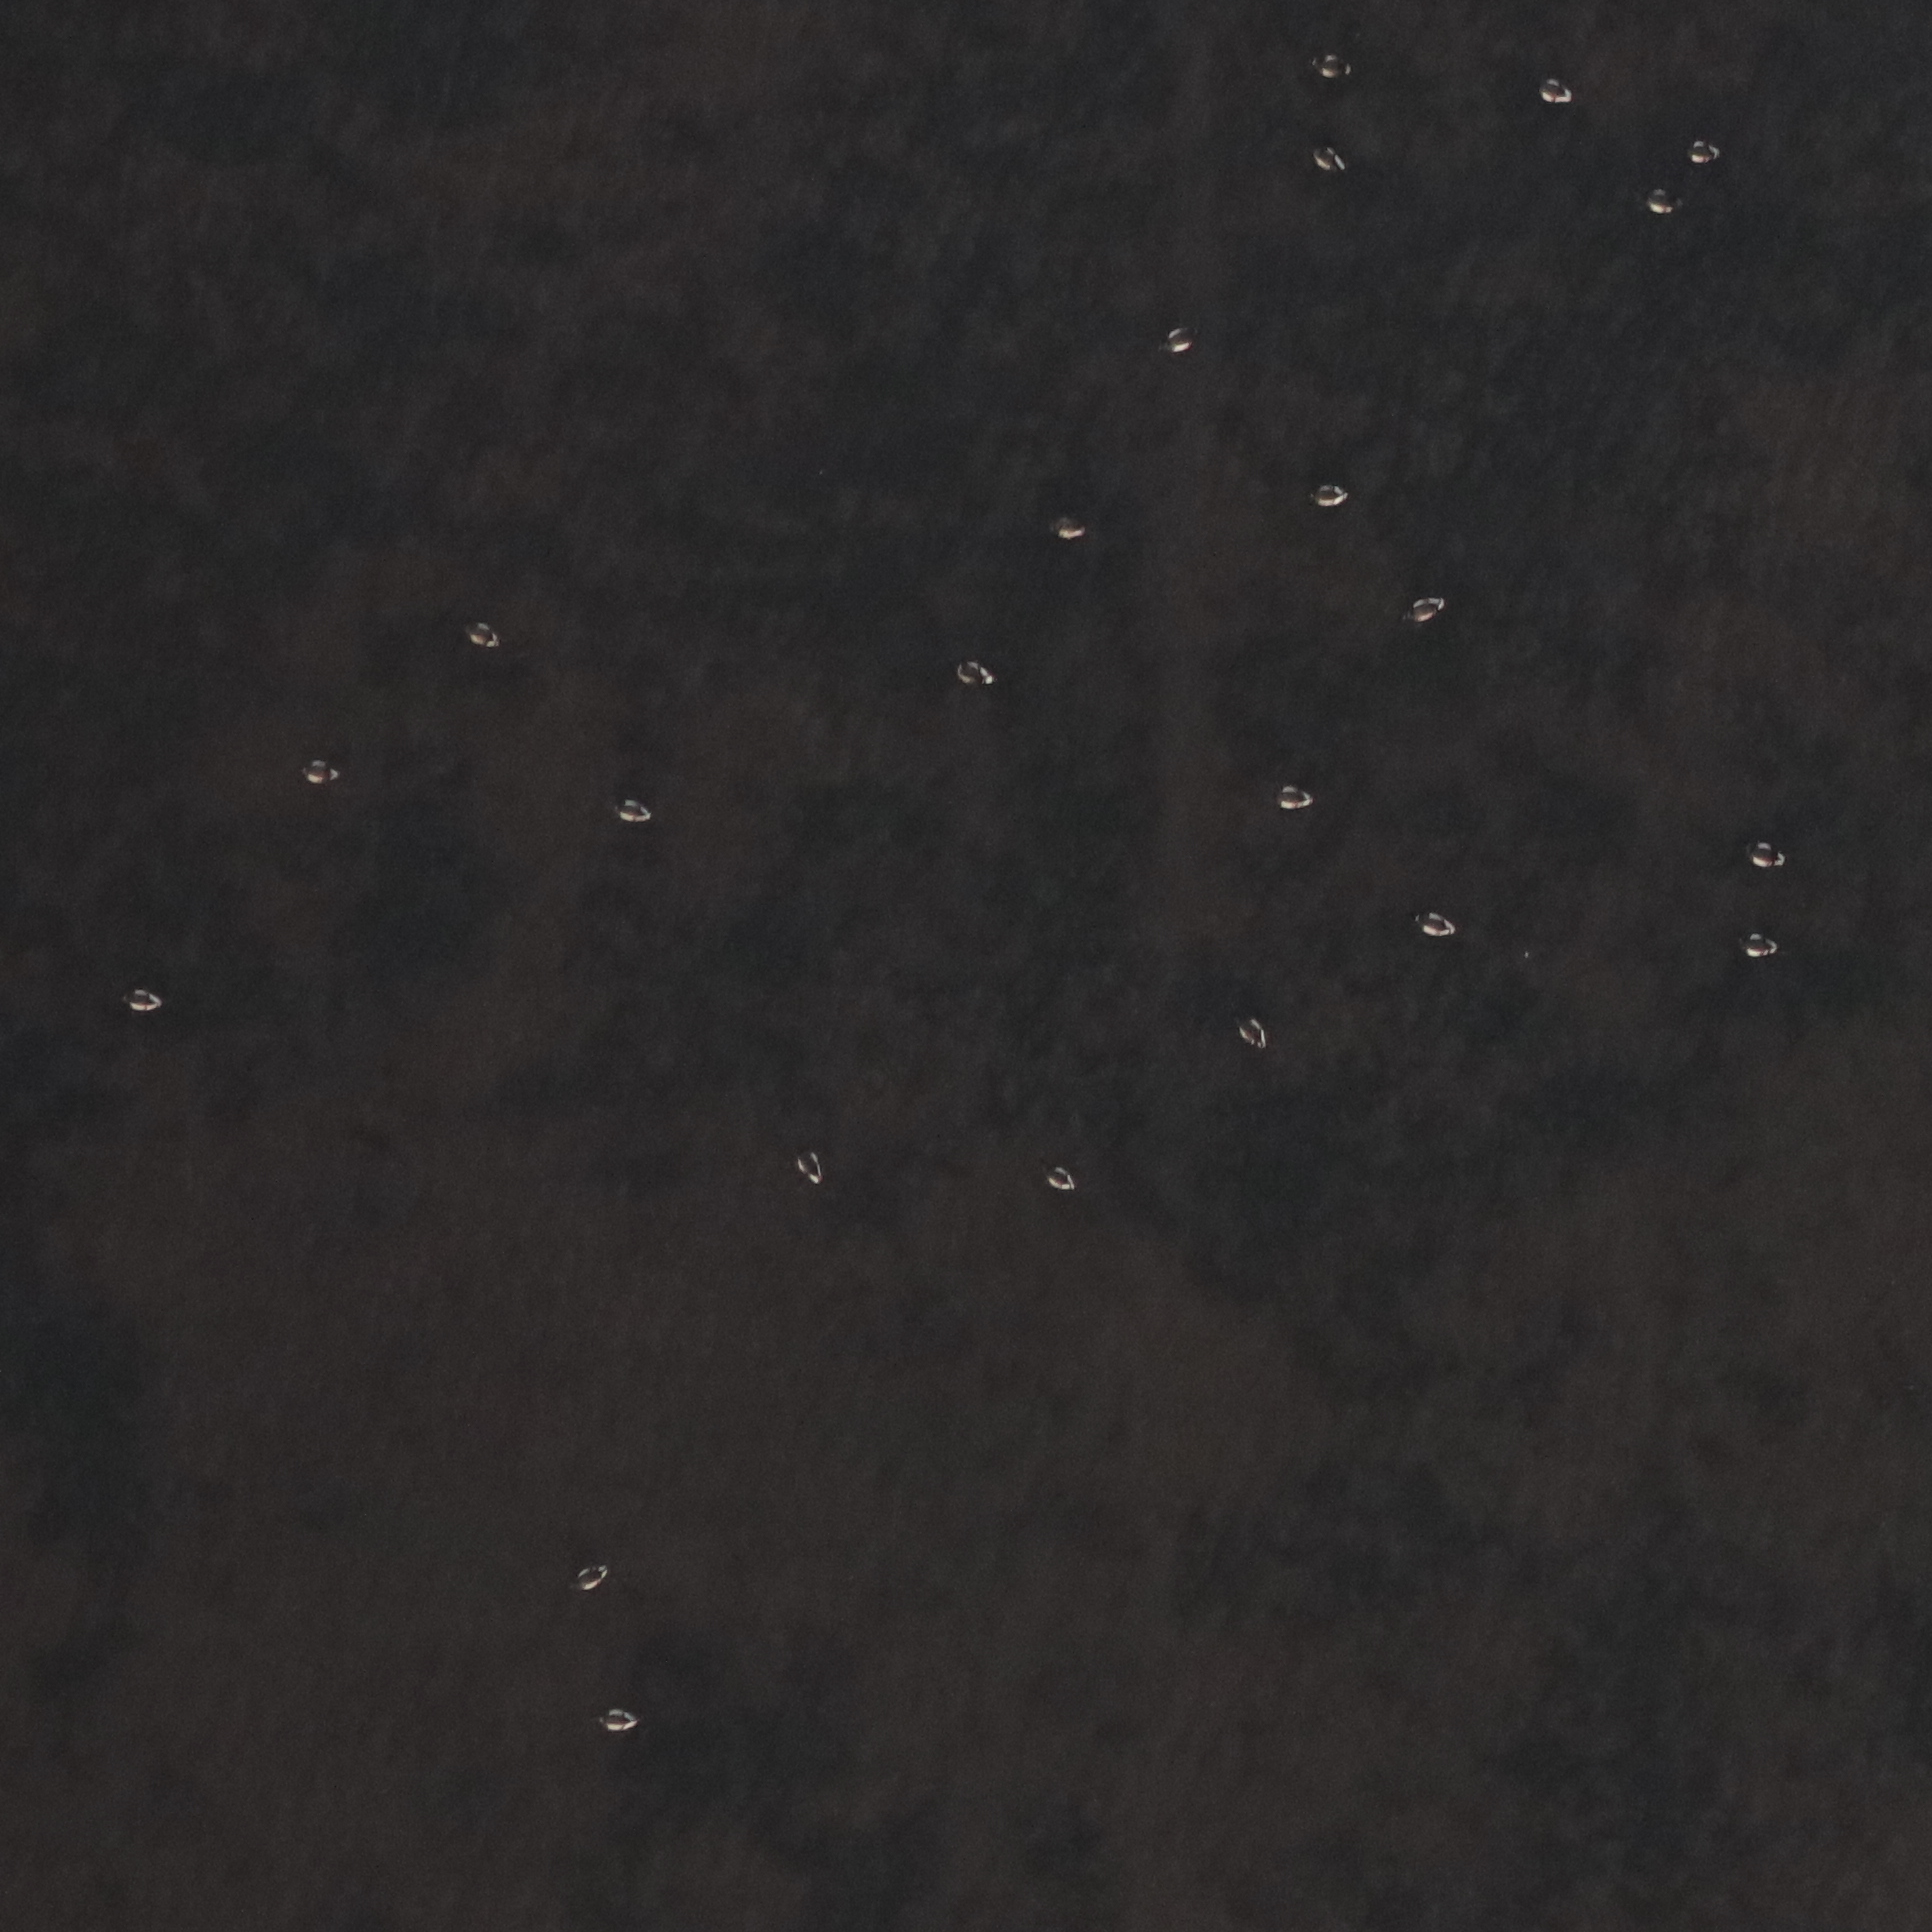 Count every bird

23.